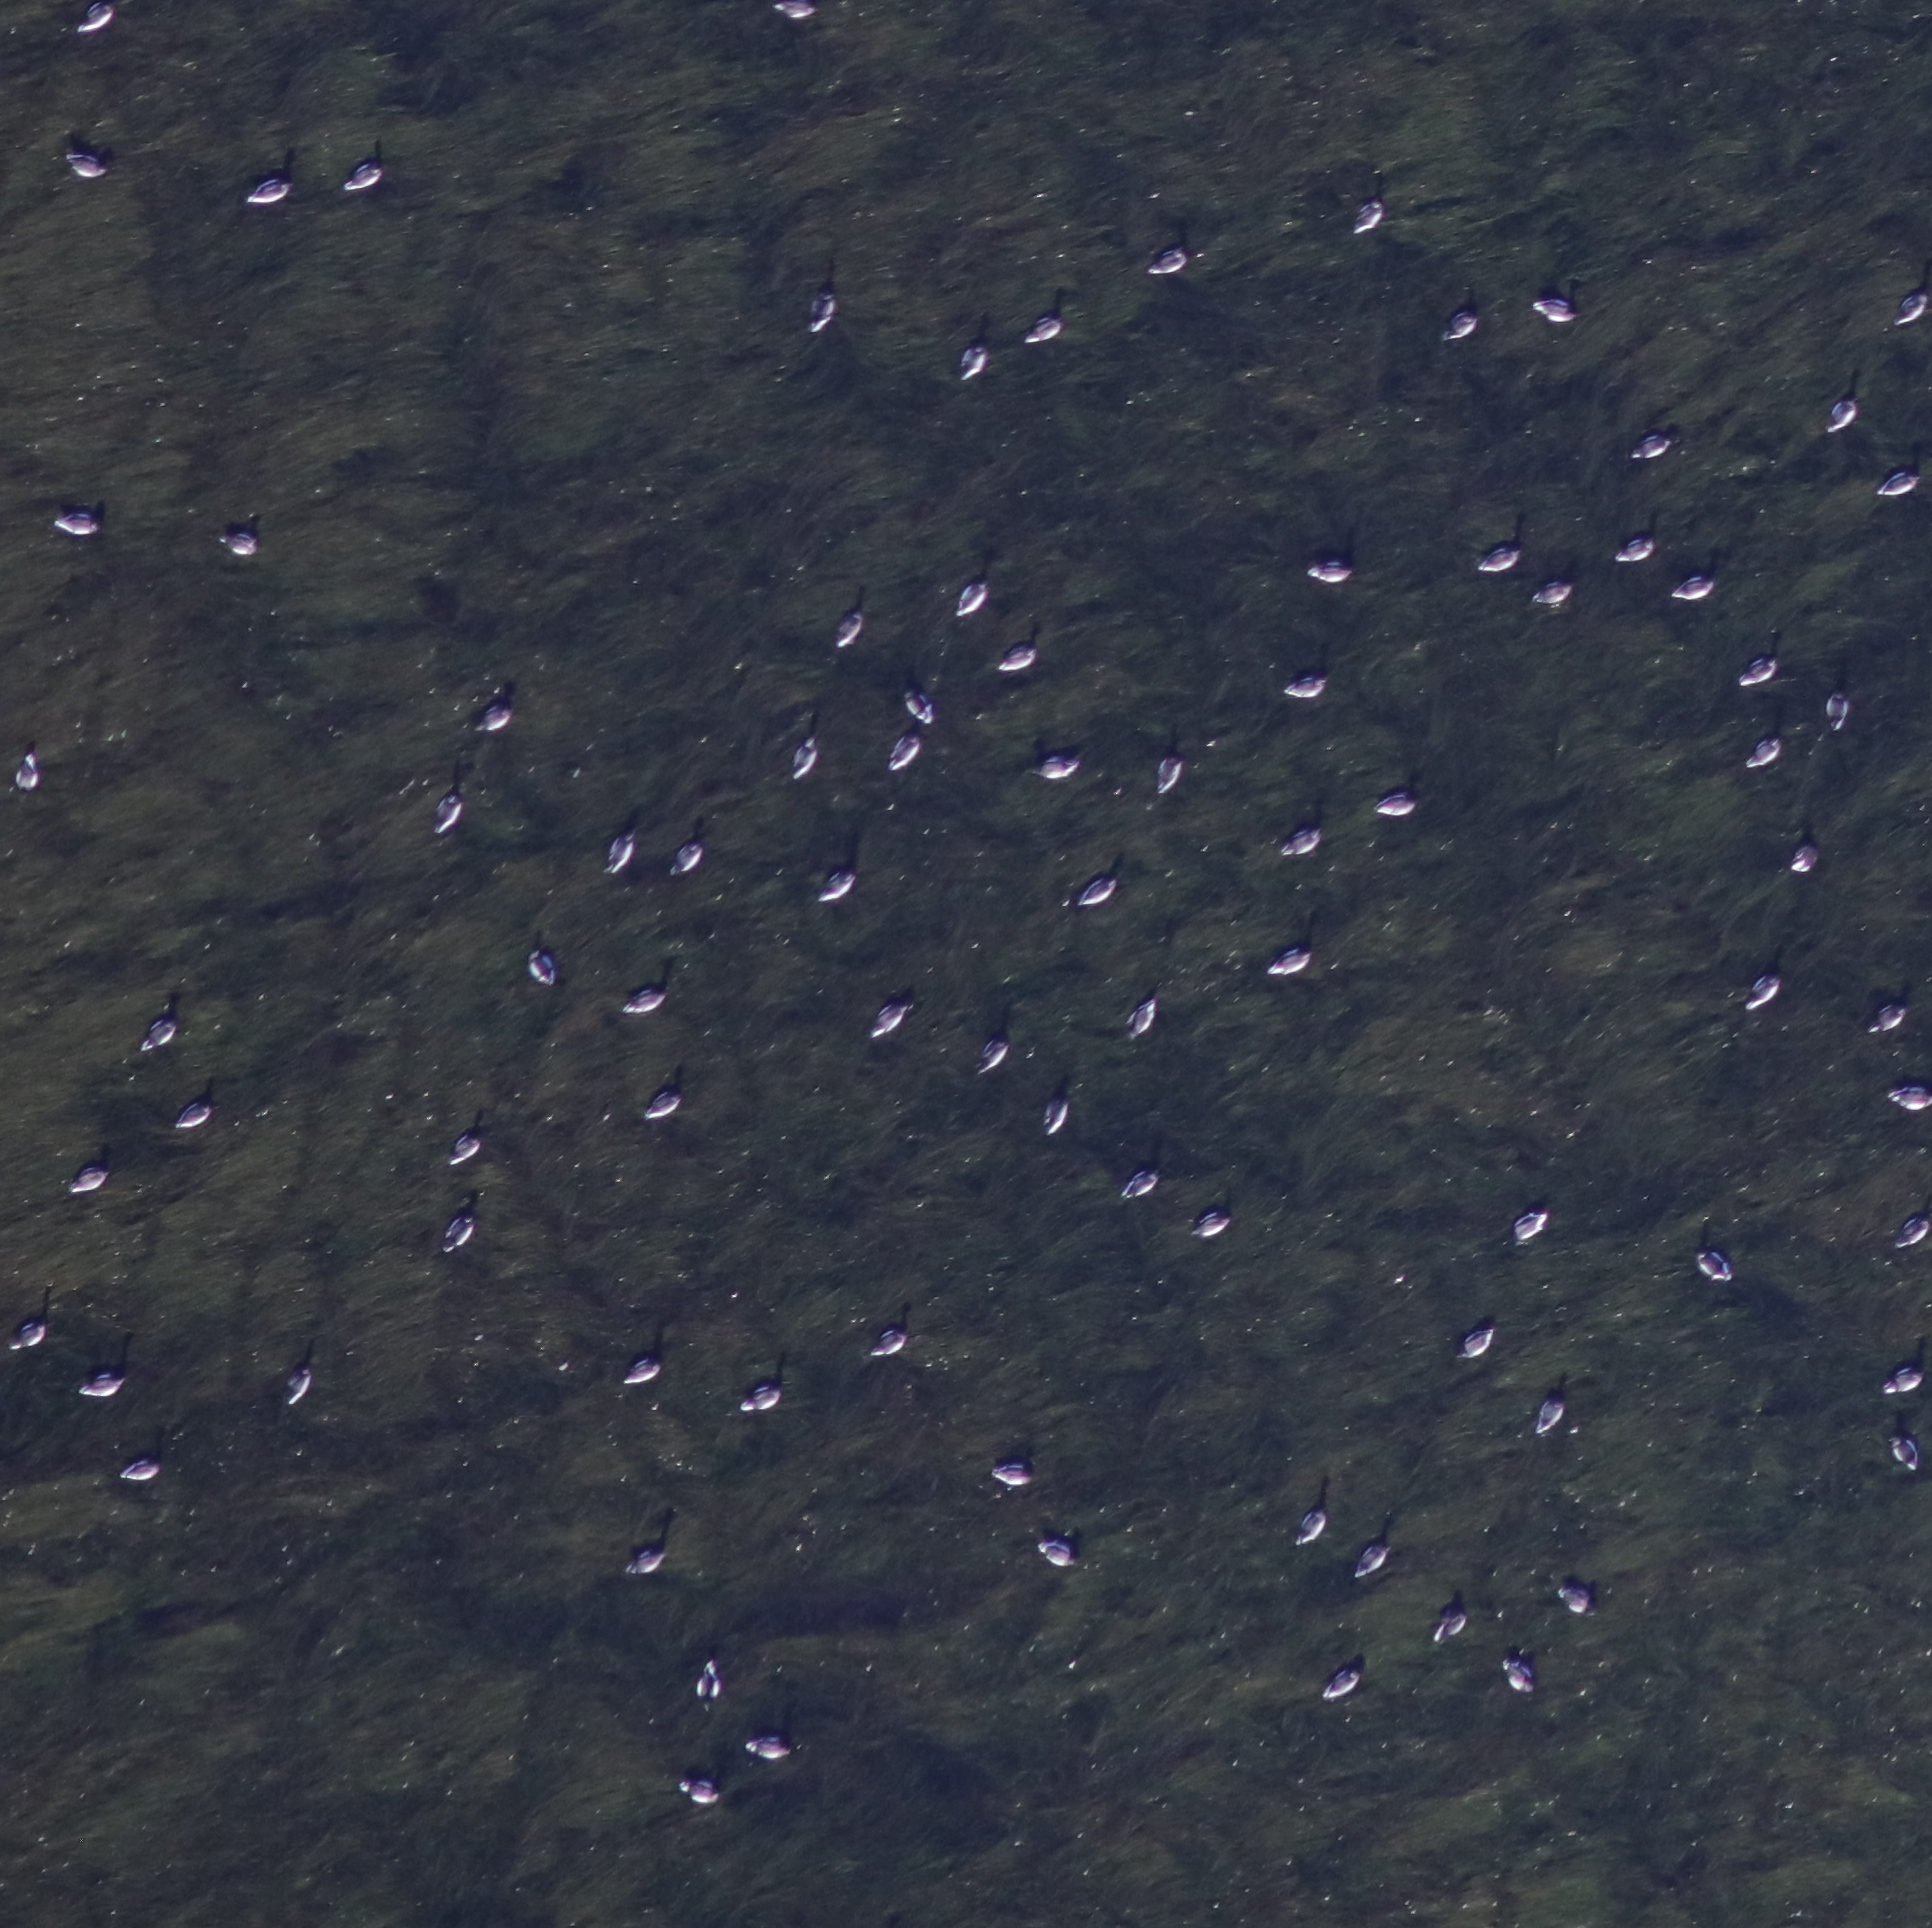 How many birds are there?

89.